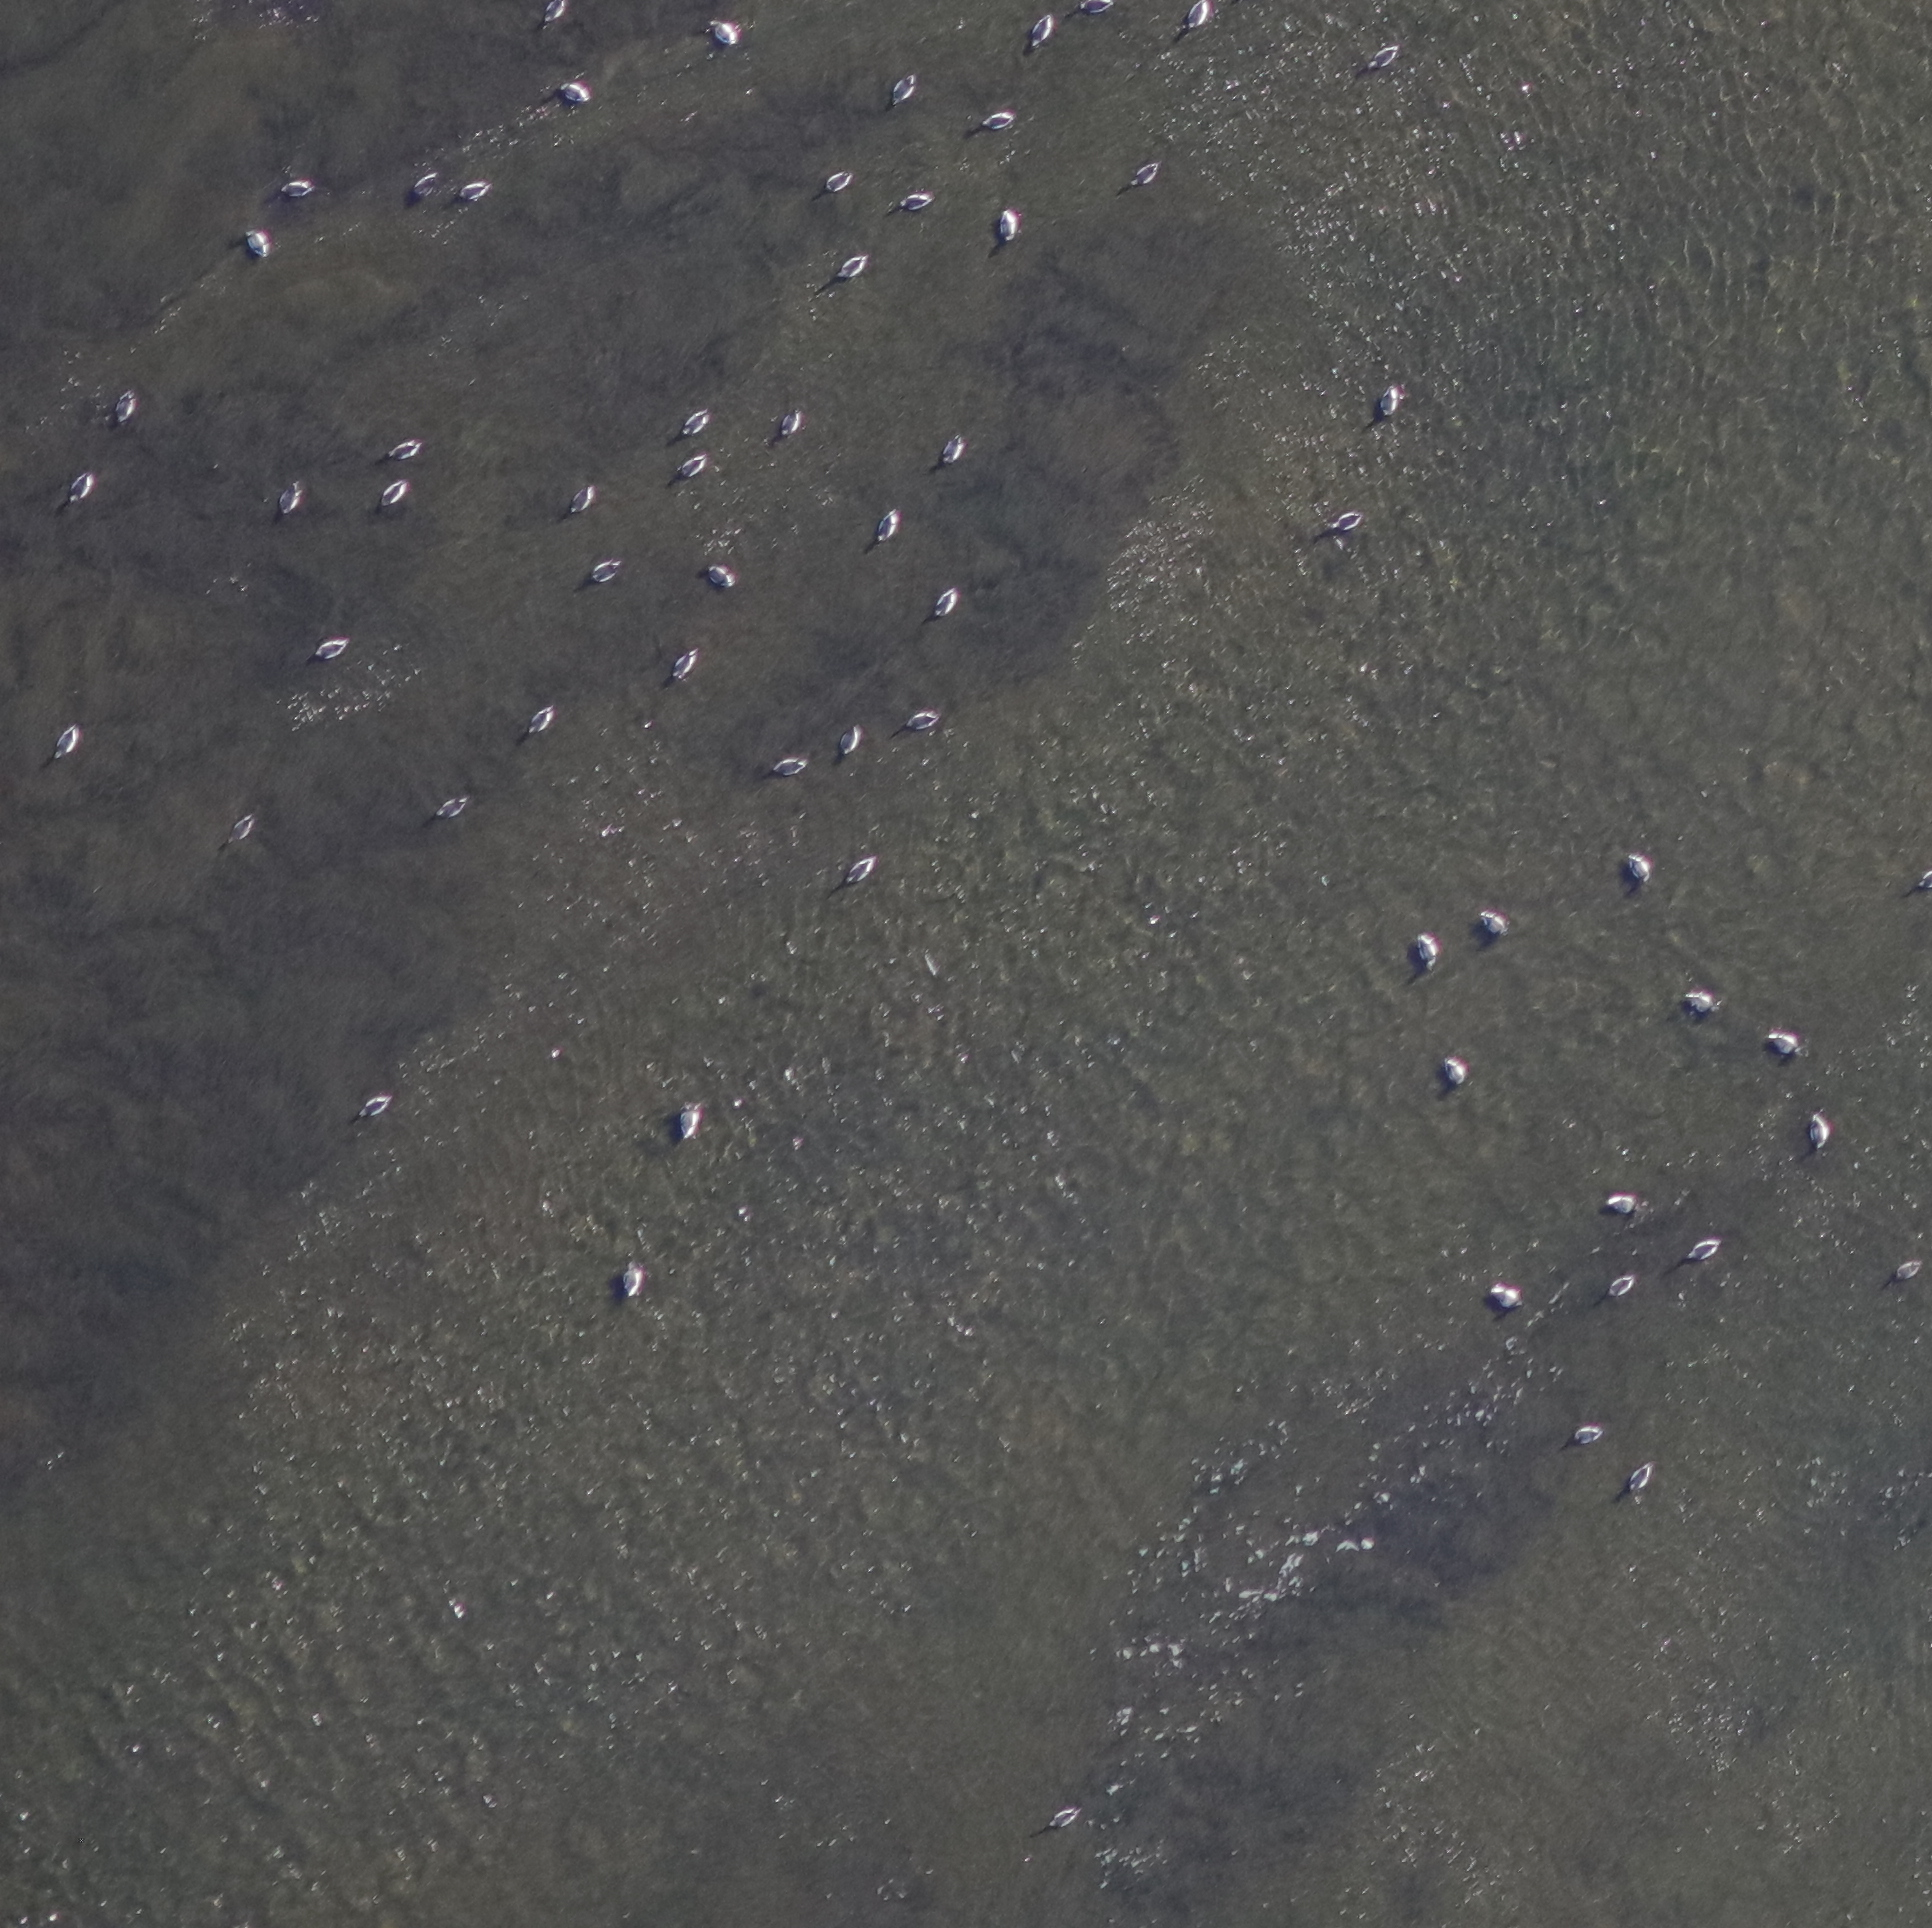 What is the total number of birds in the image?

63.